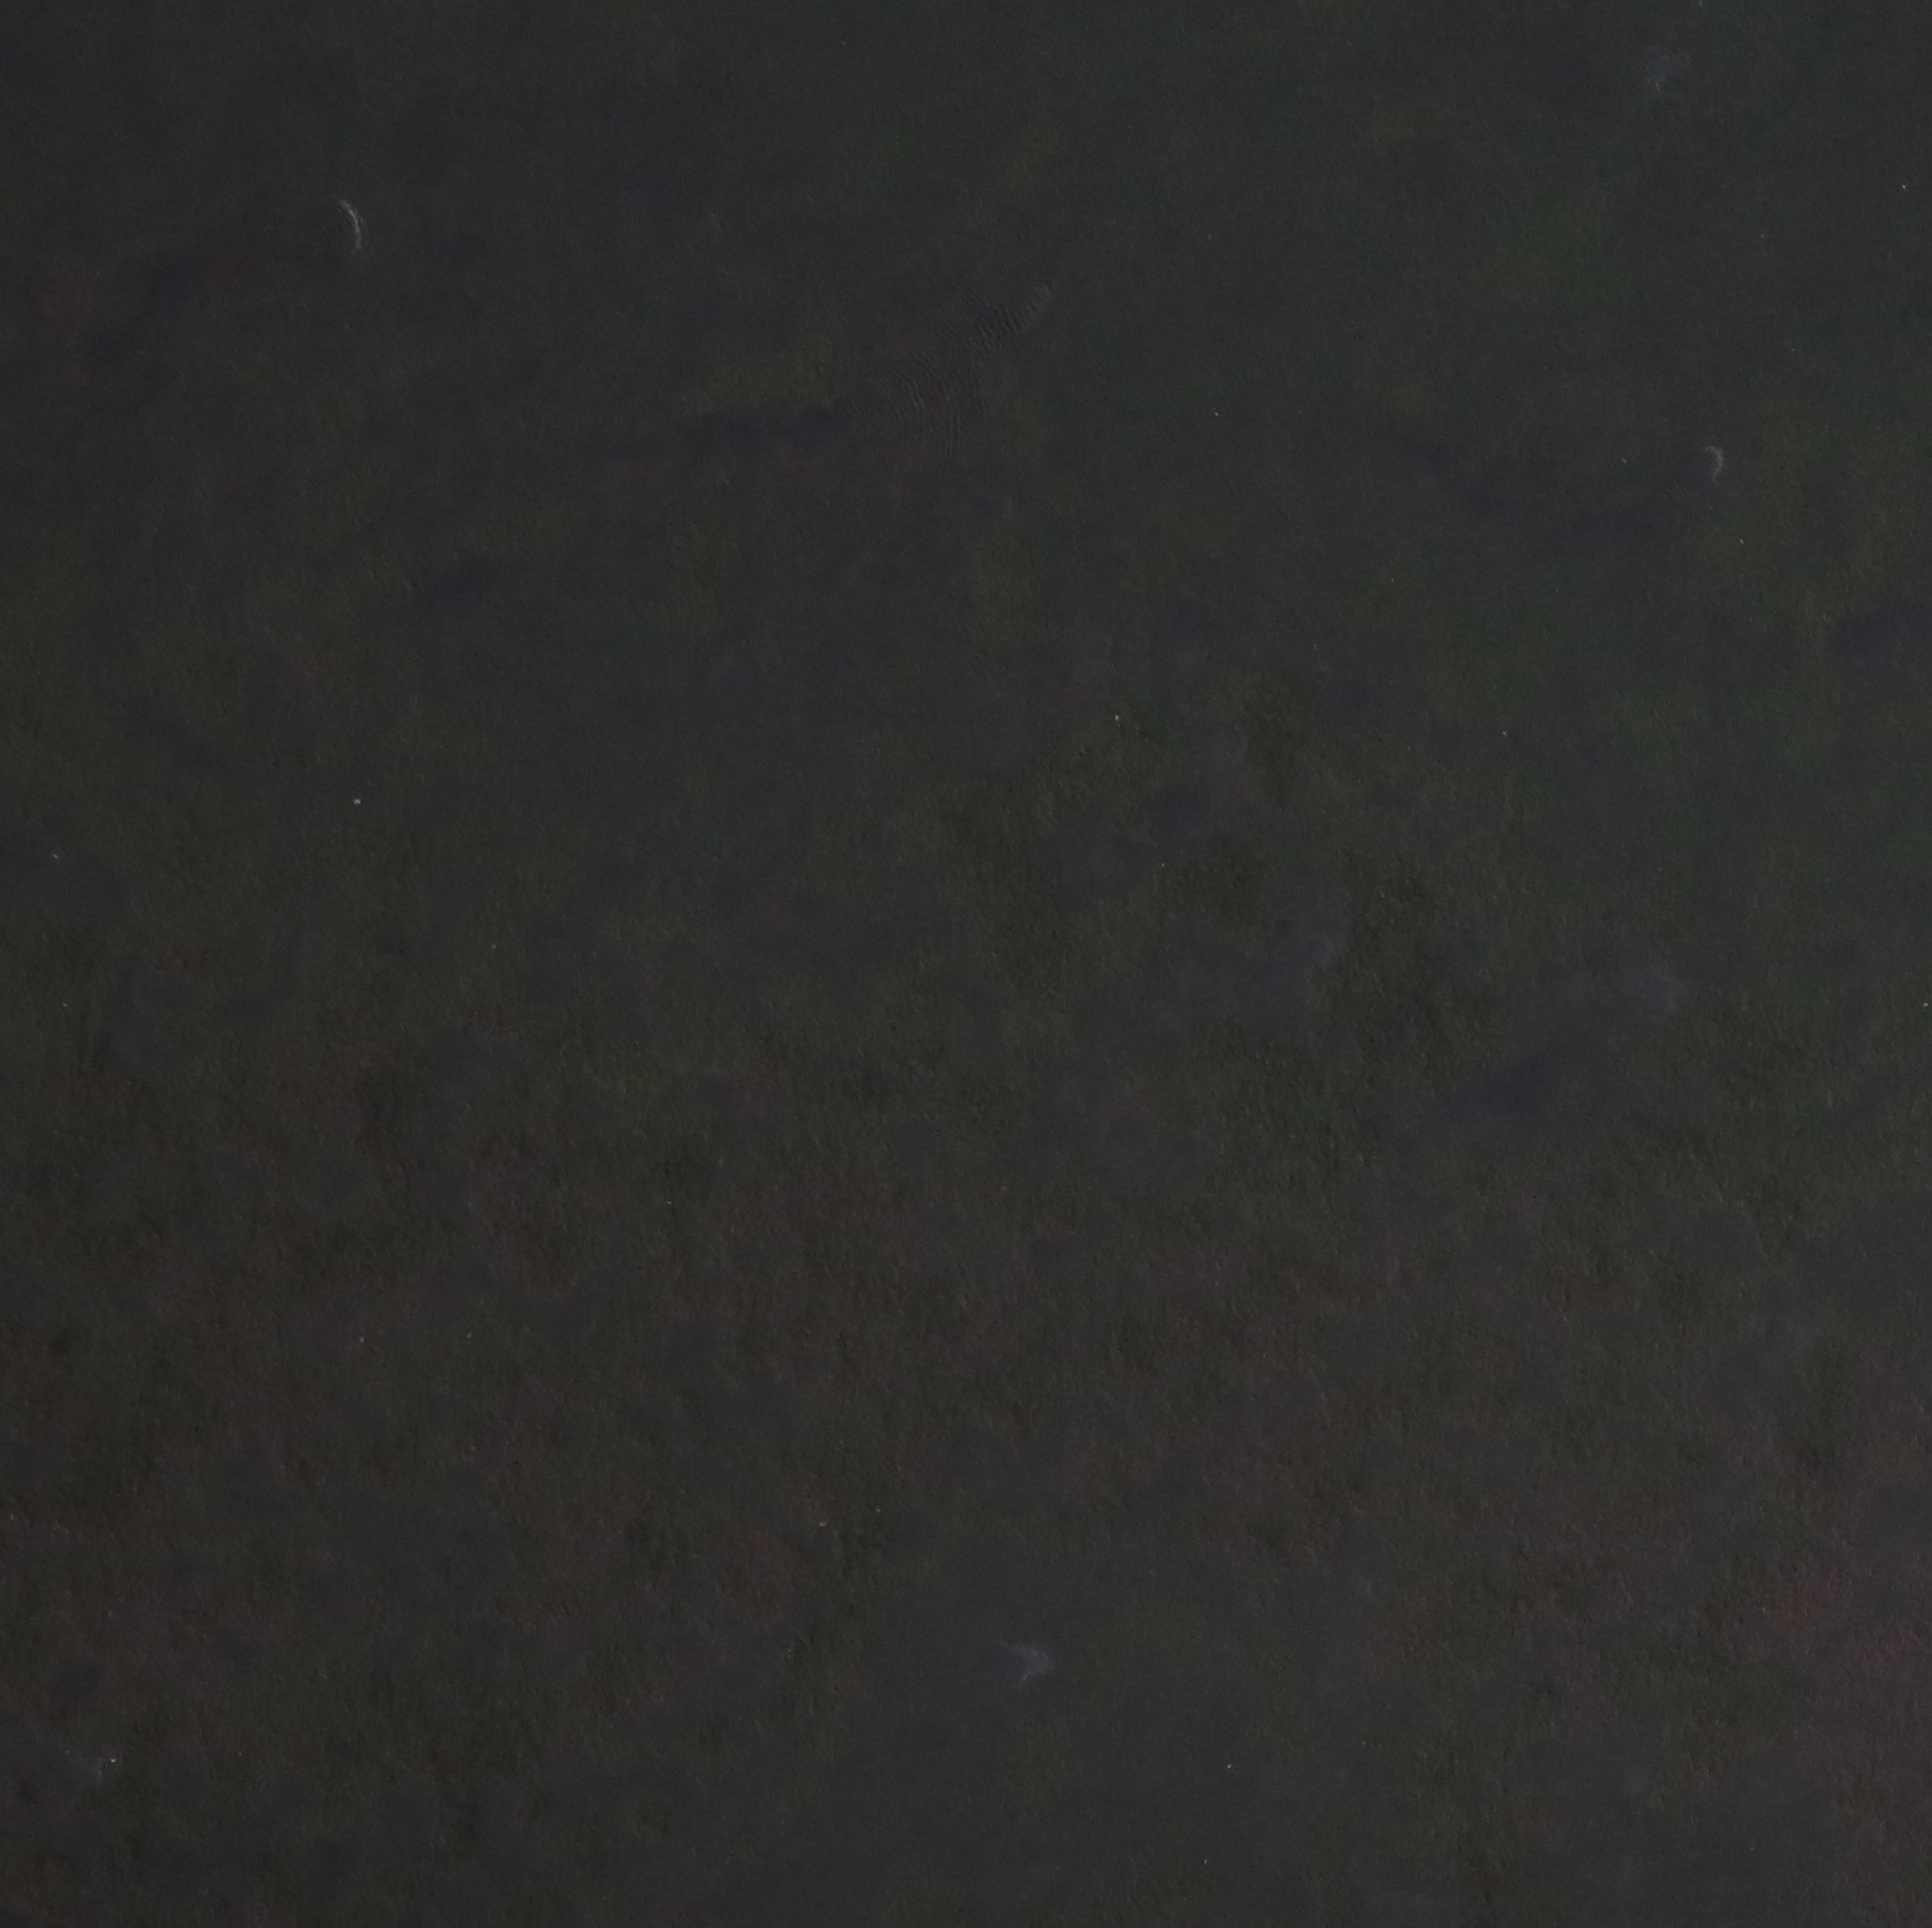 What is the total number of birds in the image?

0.